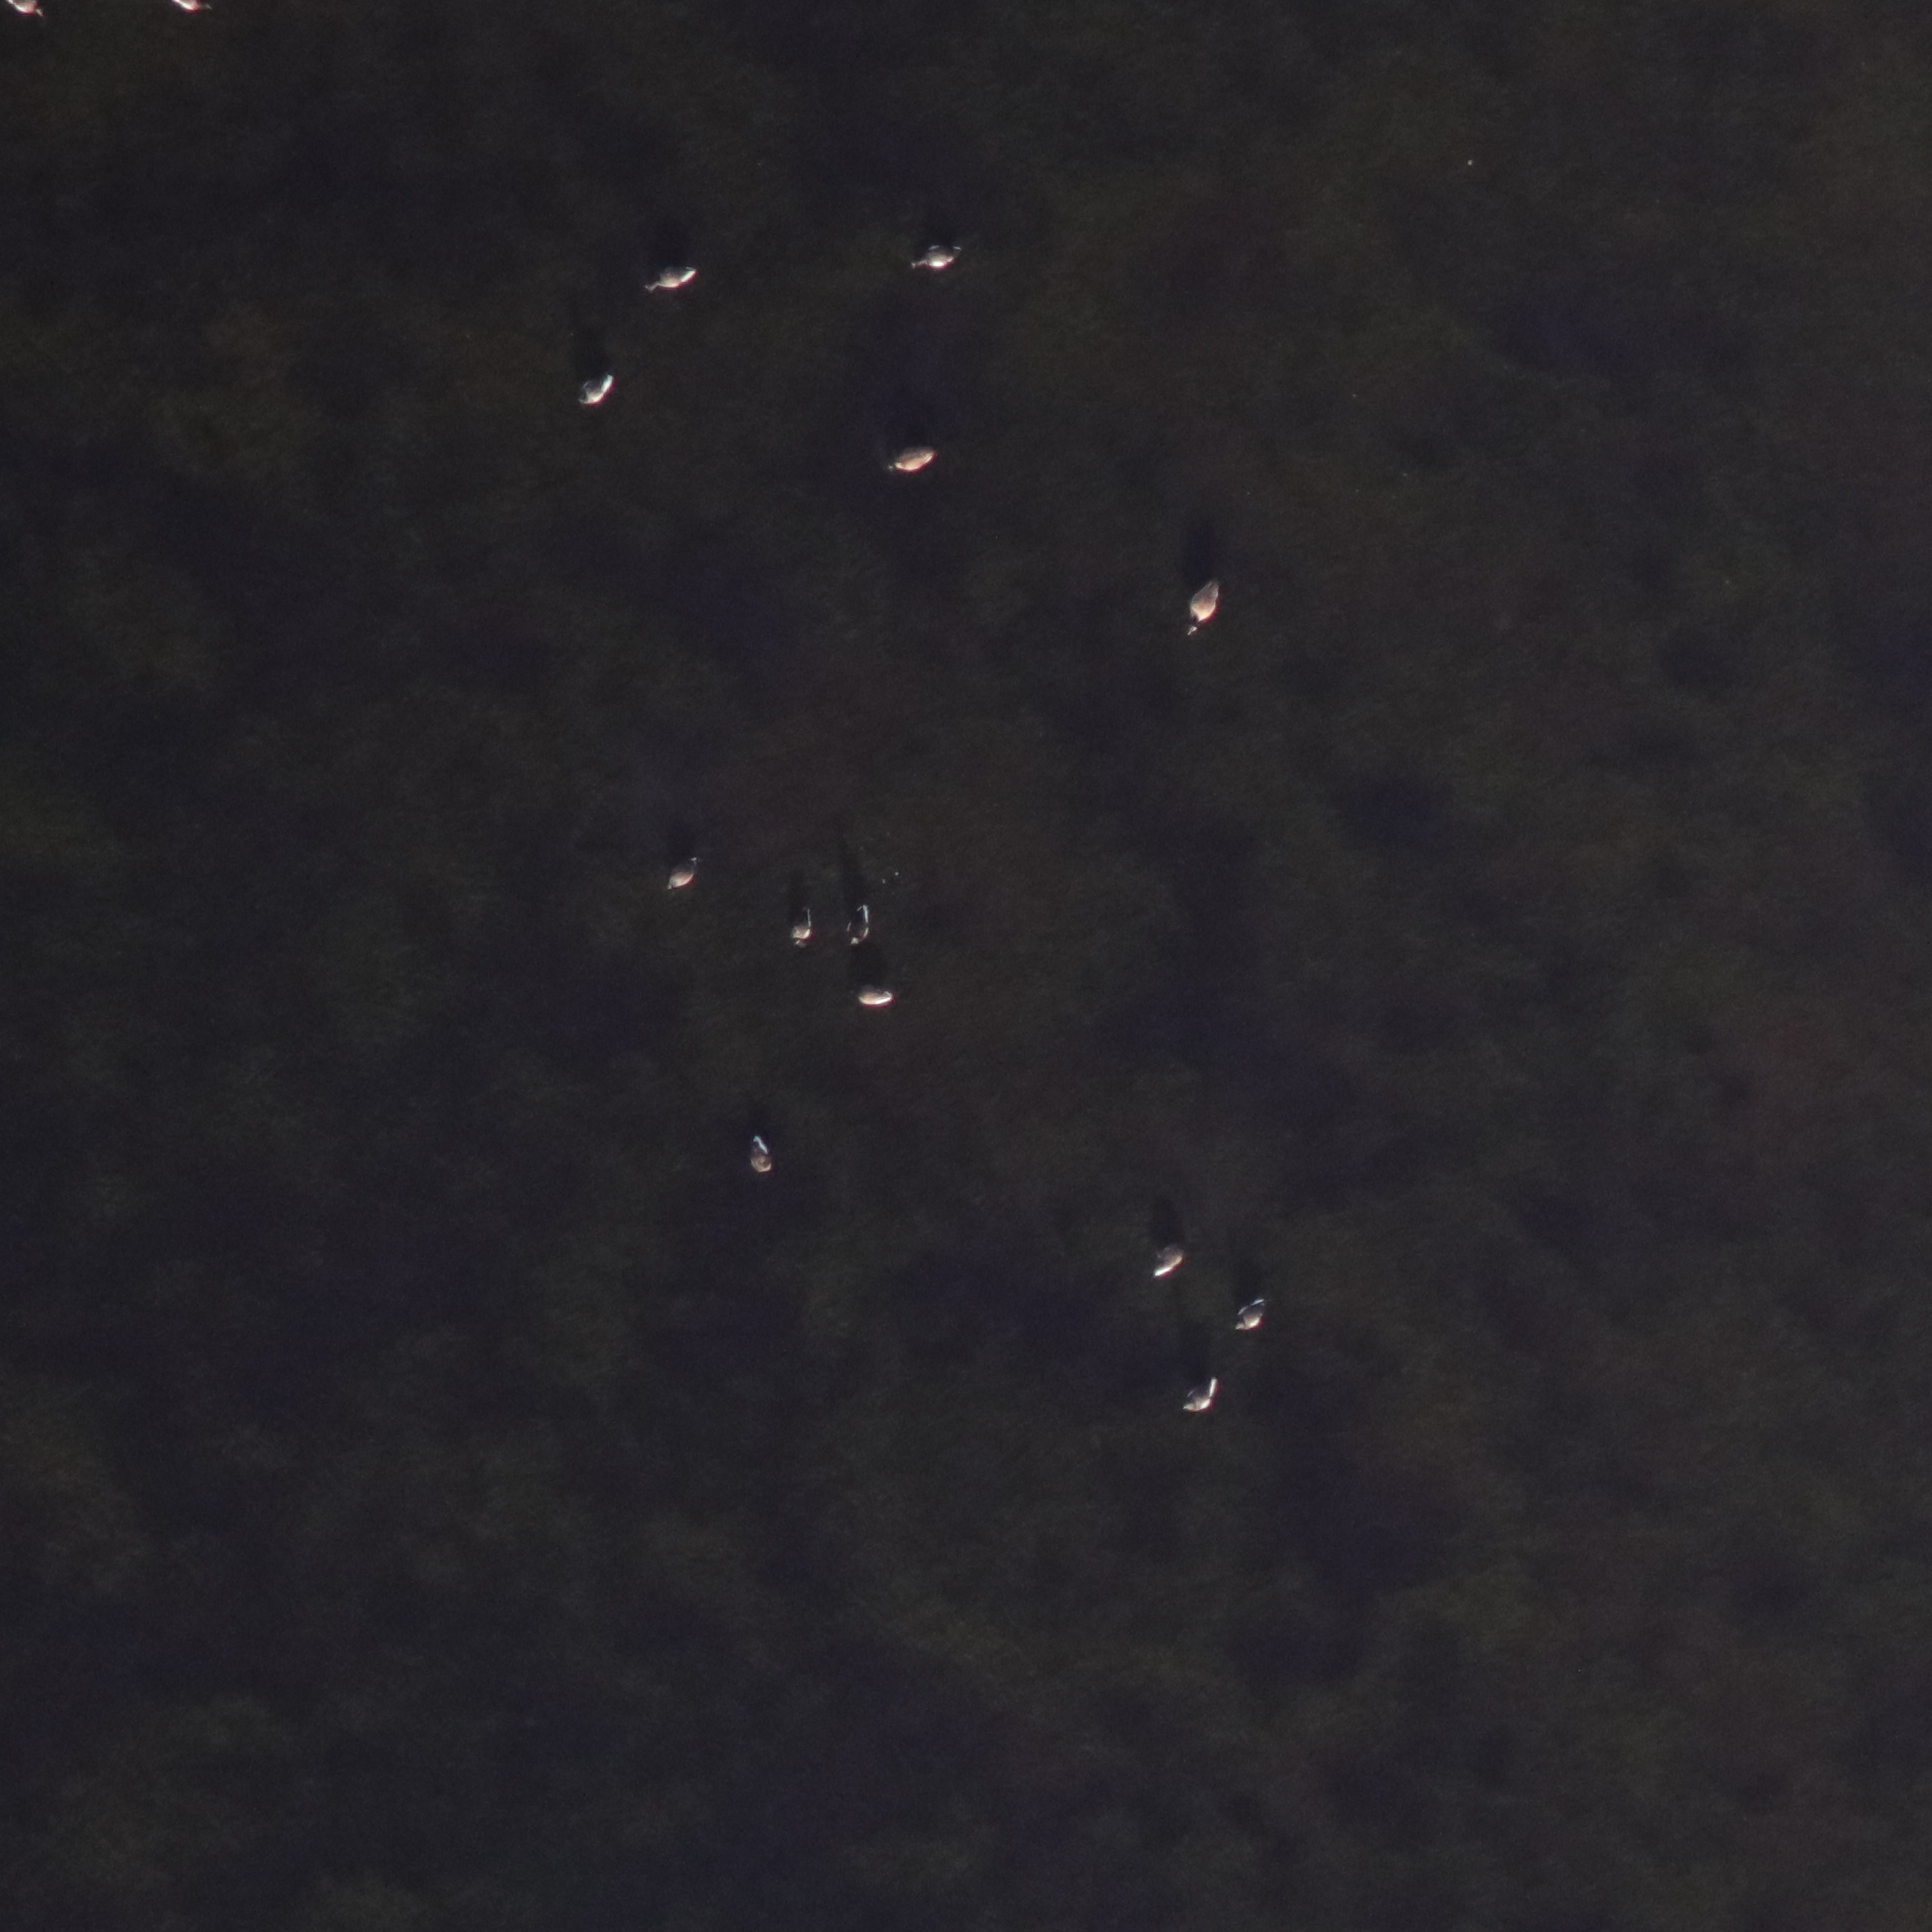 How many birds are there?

13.